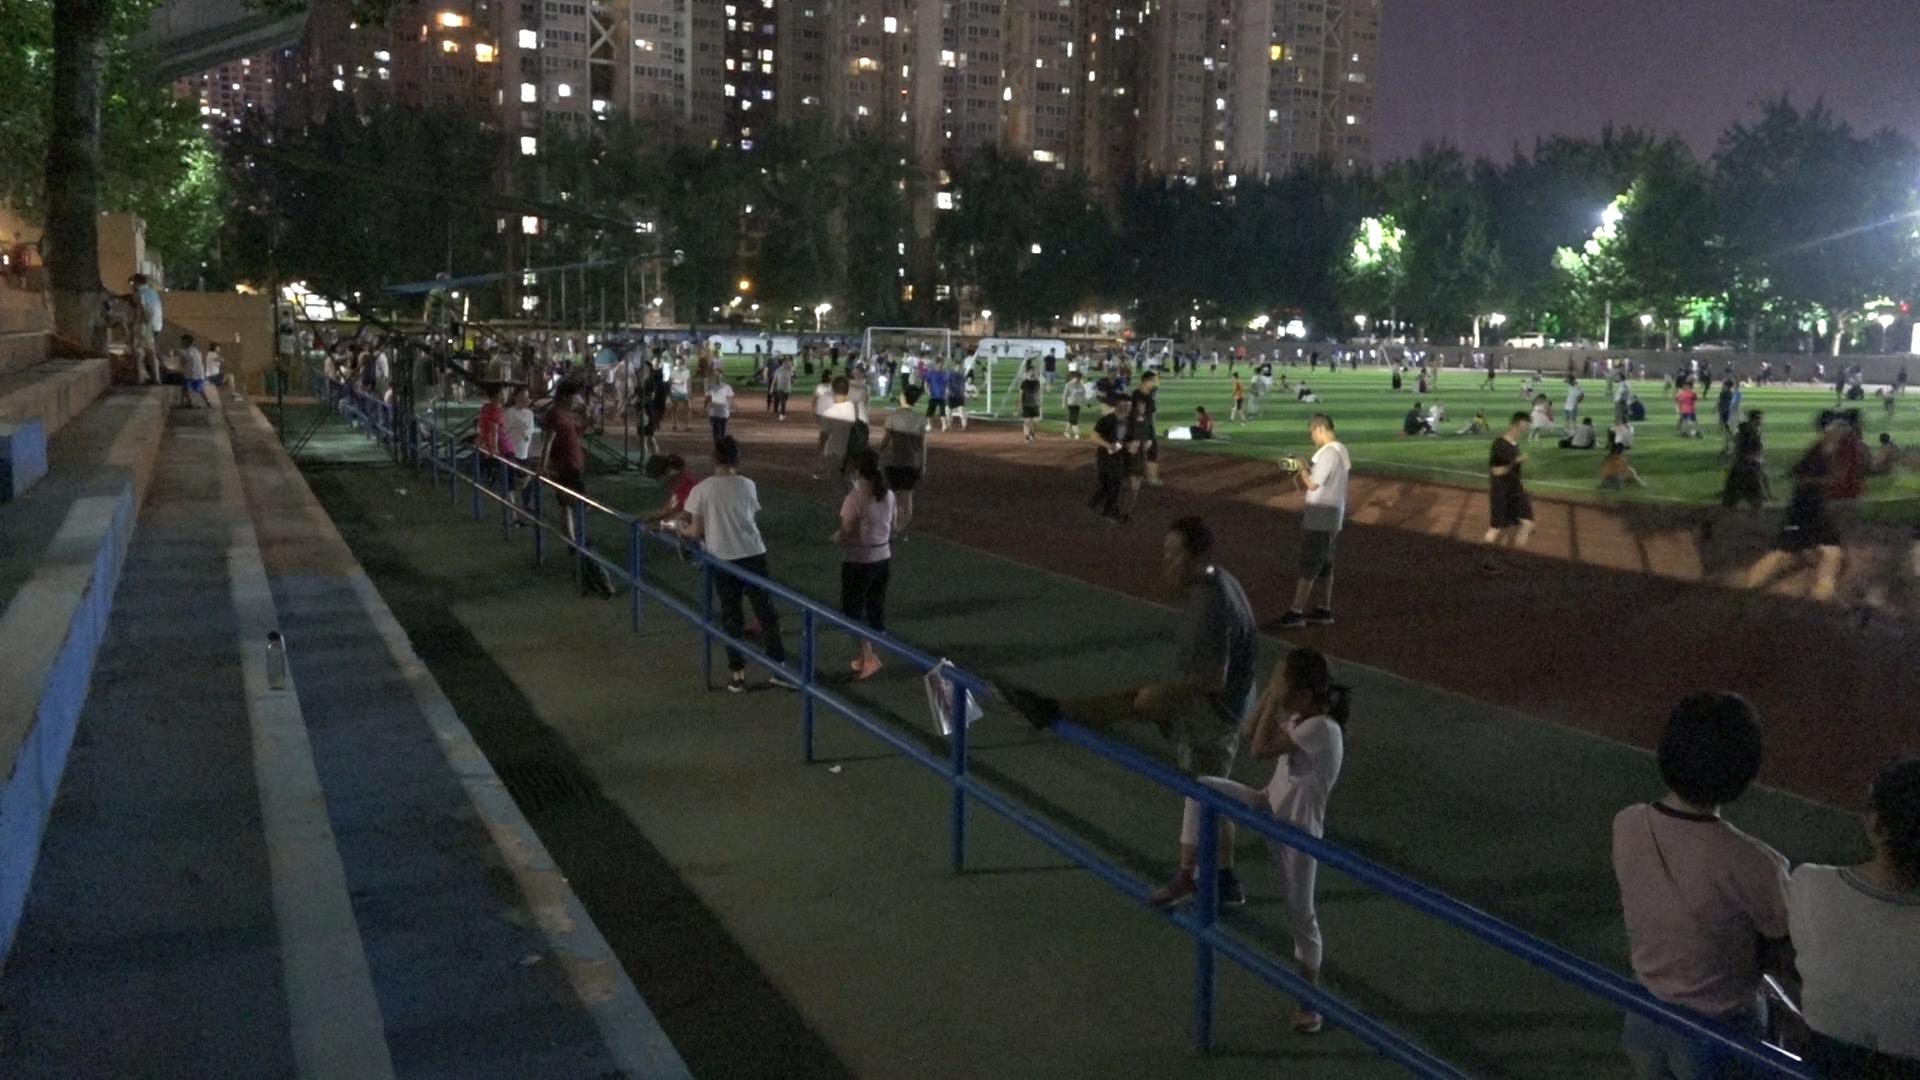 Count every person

102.